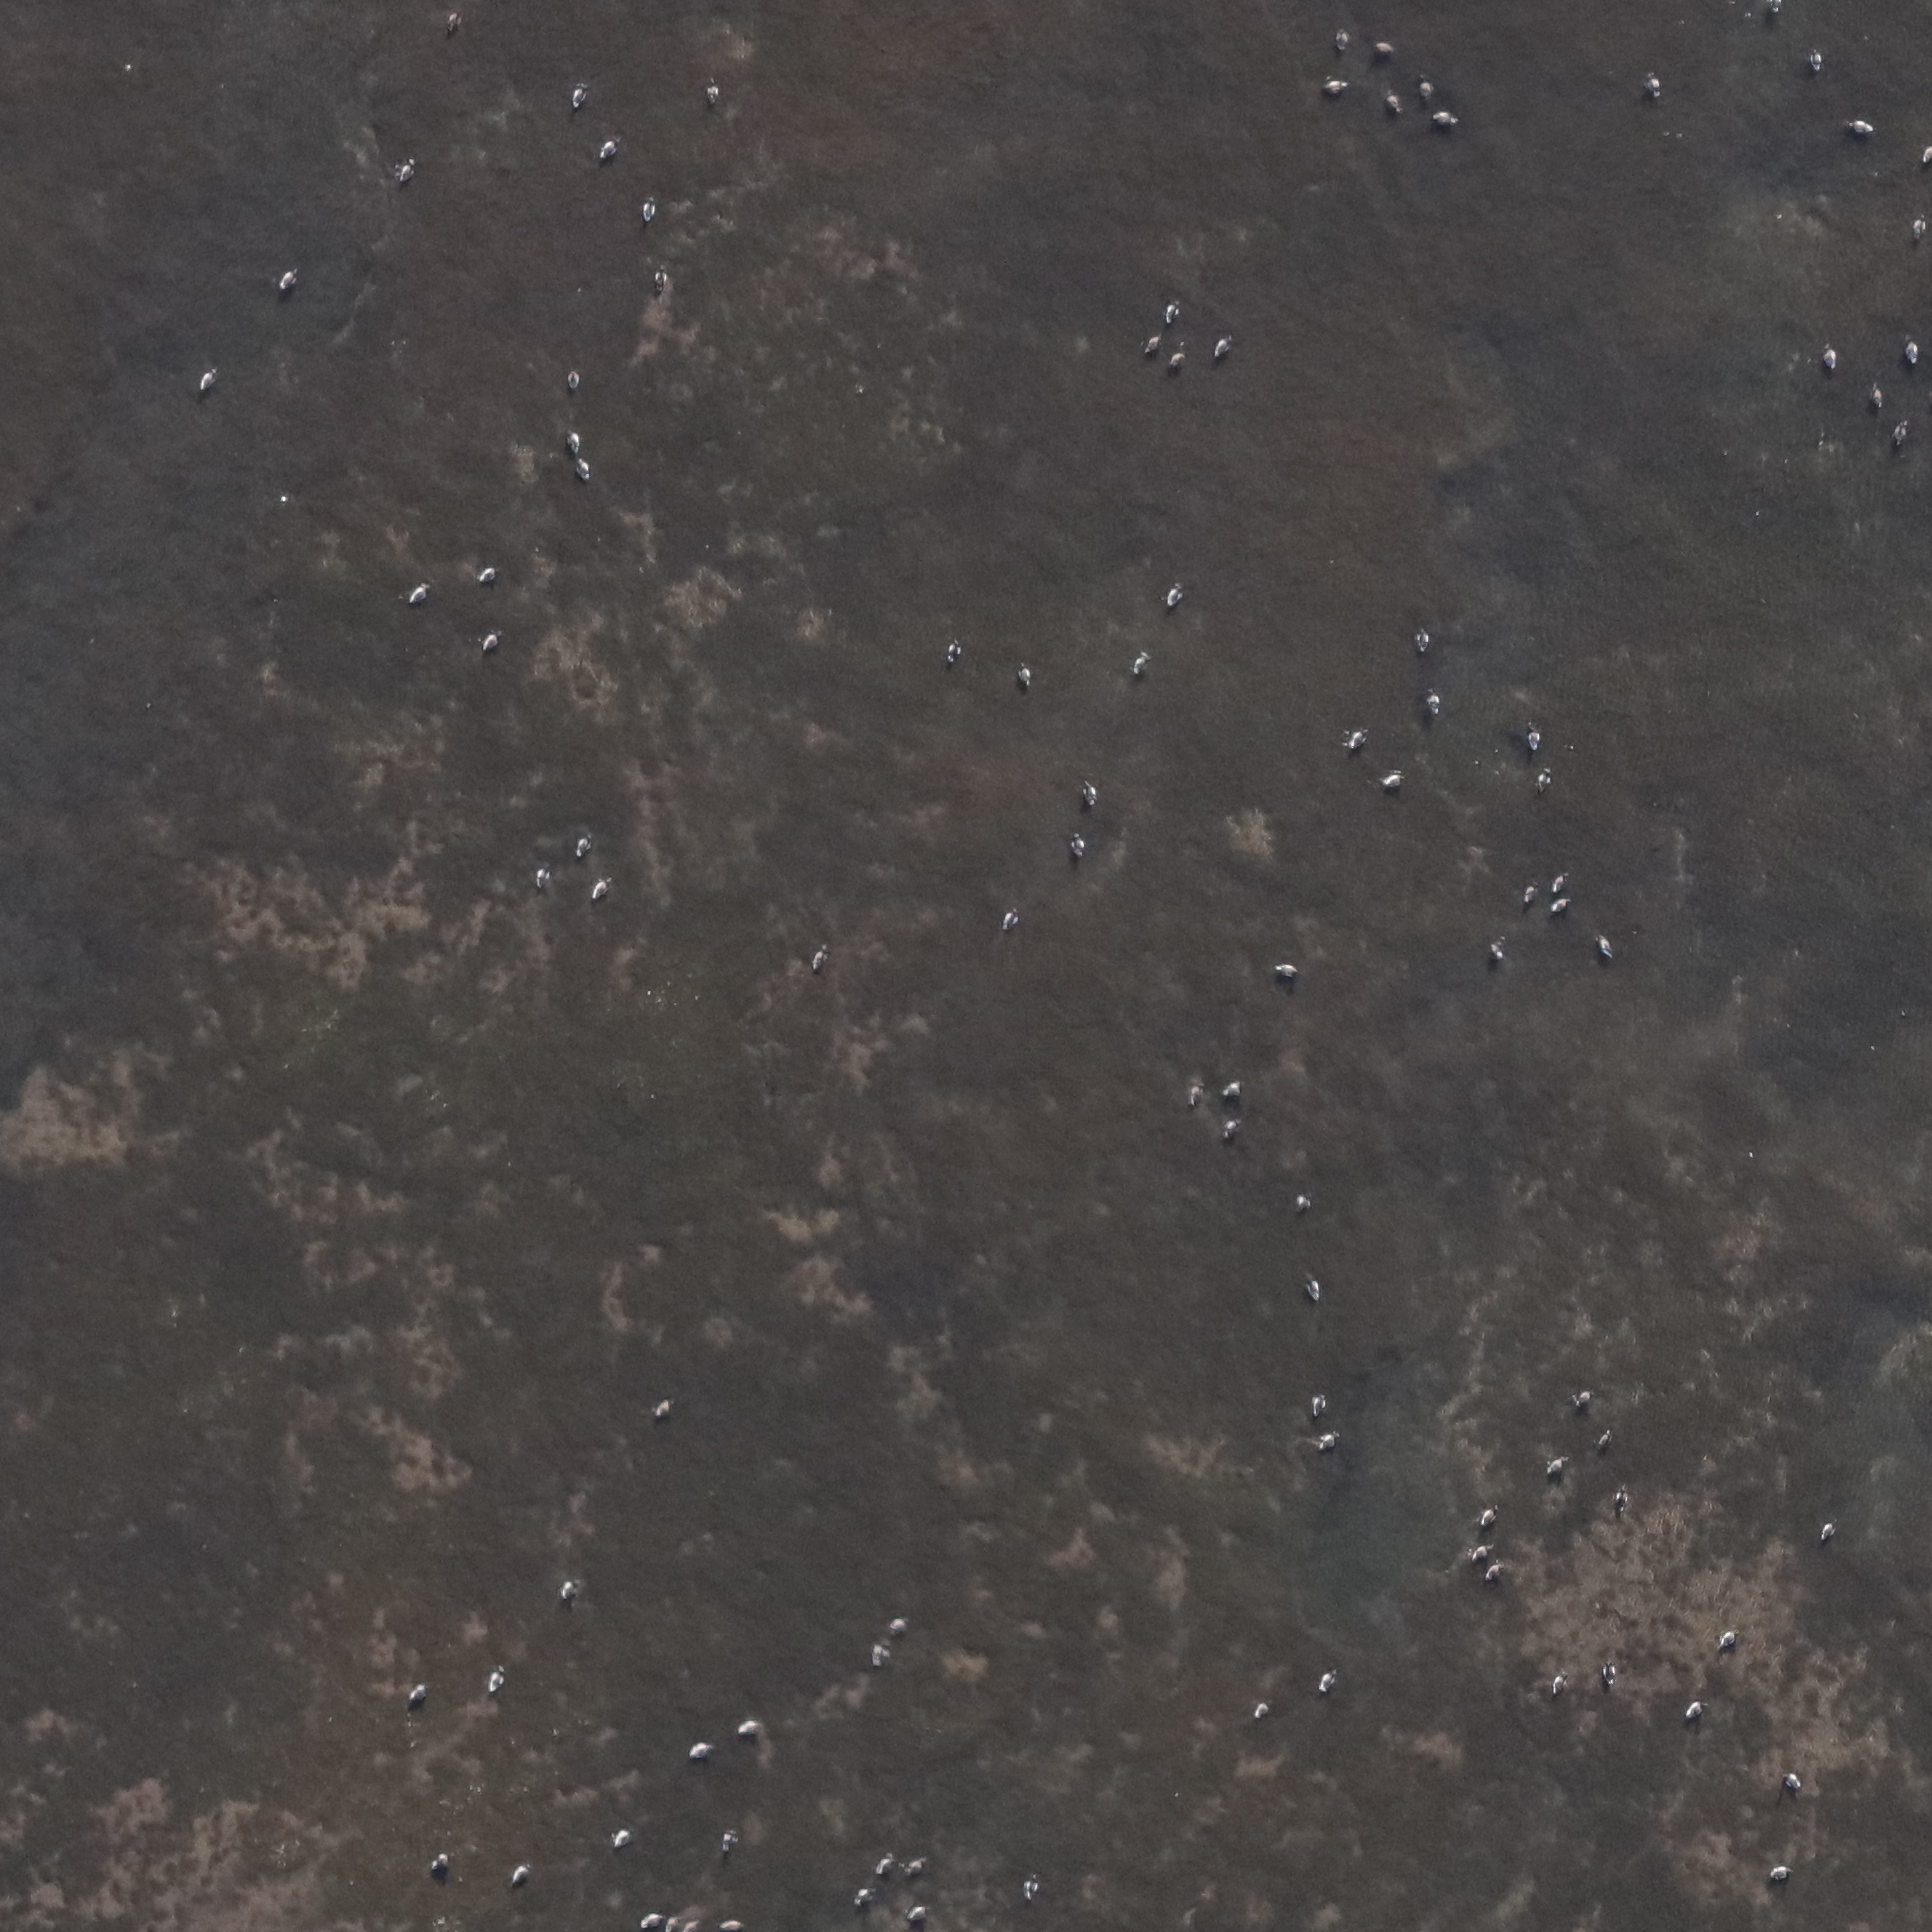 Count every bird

101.